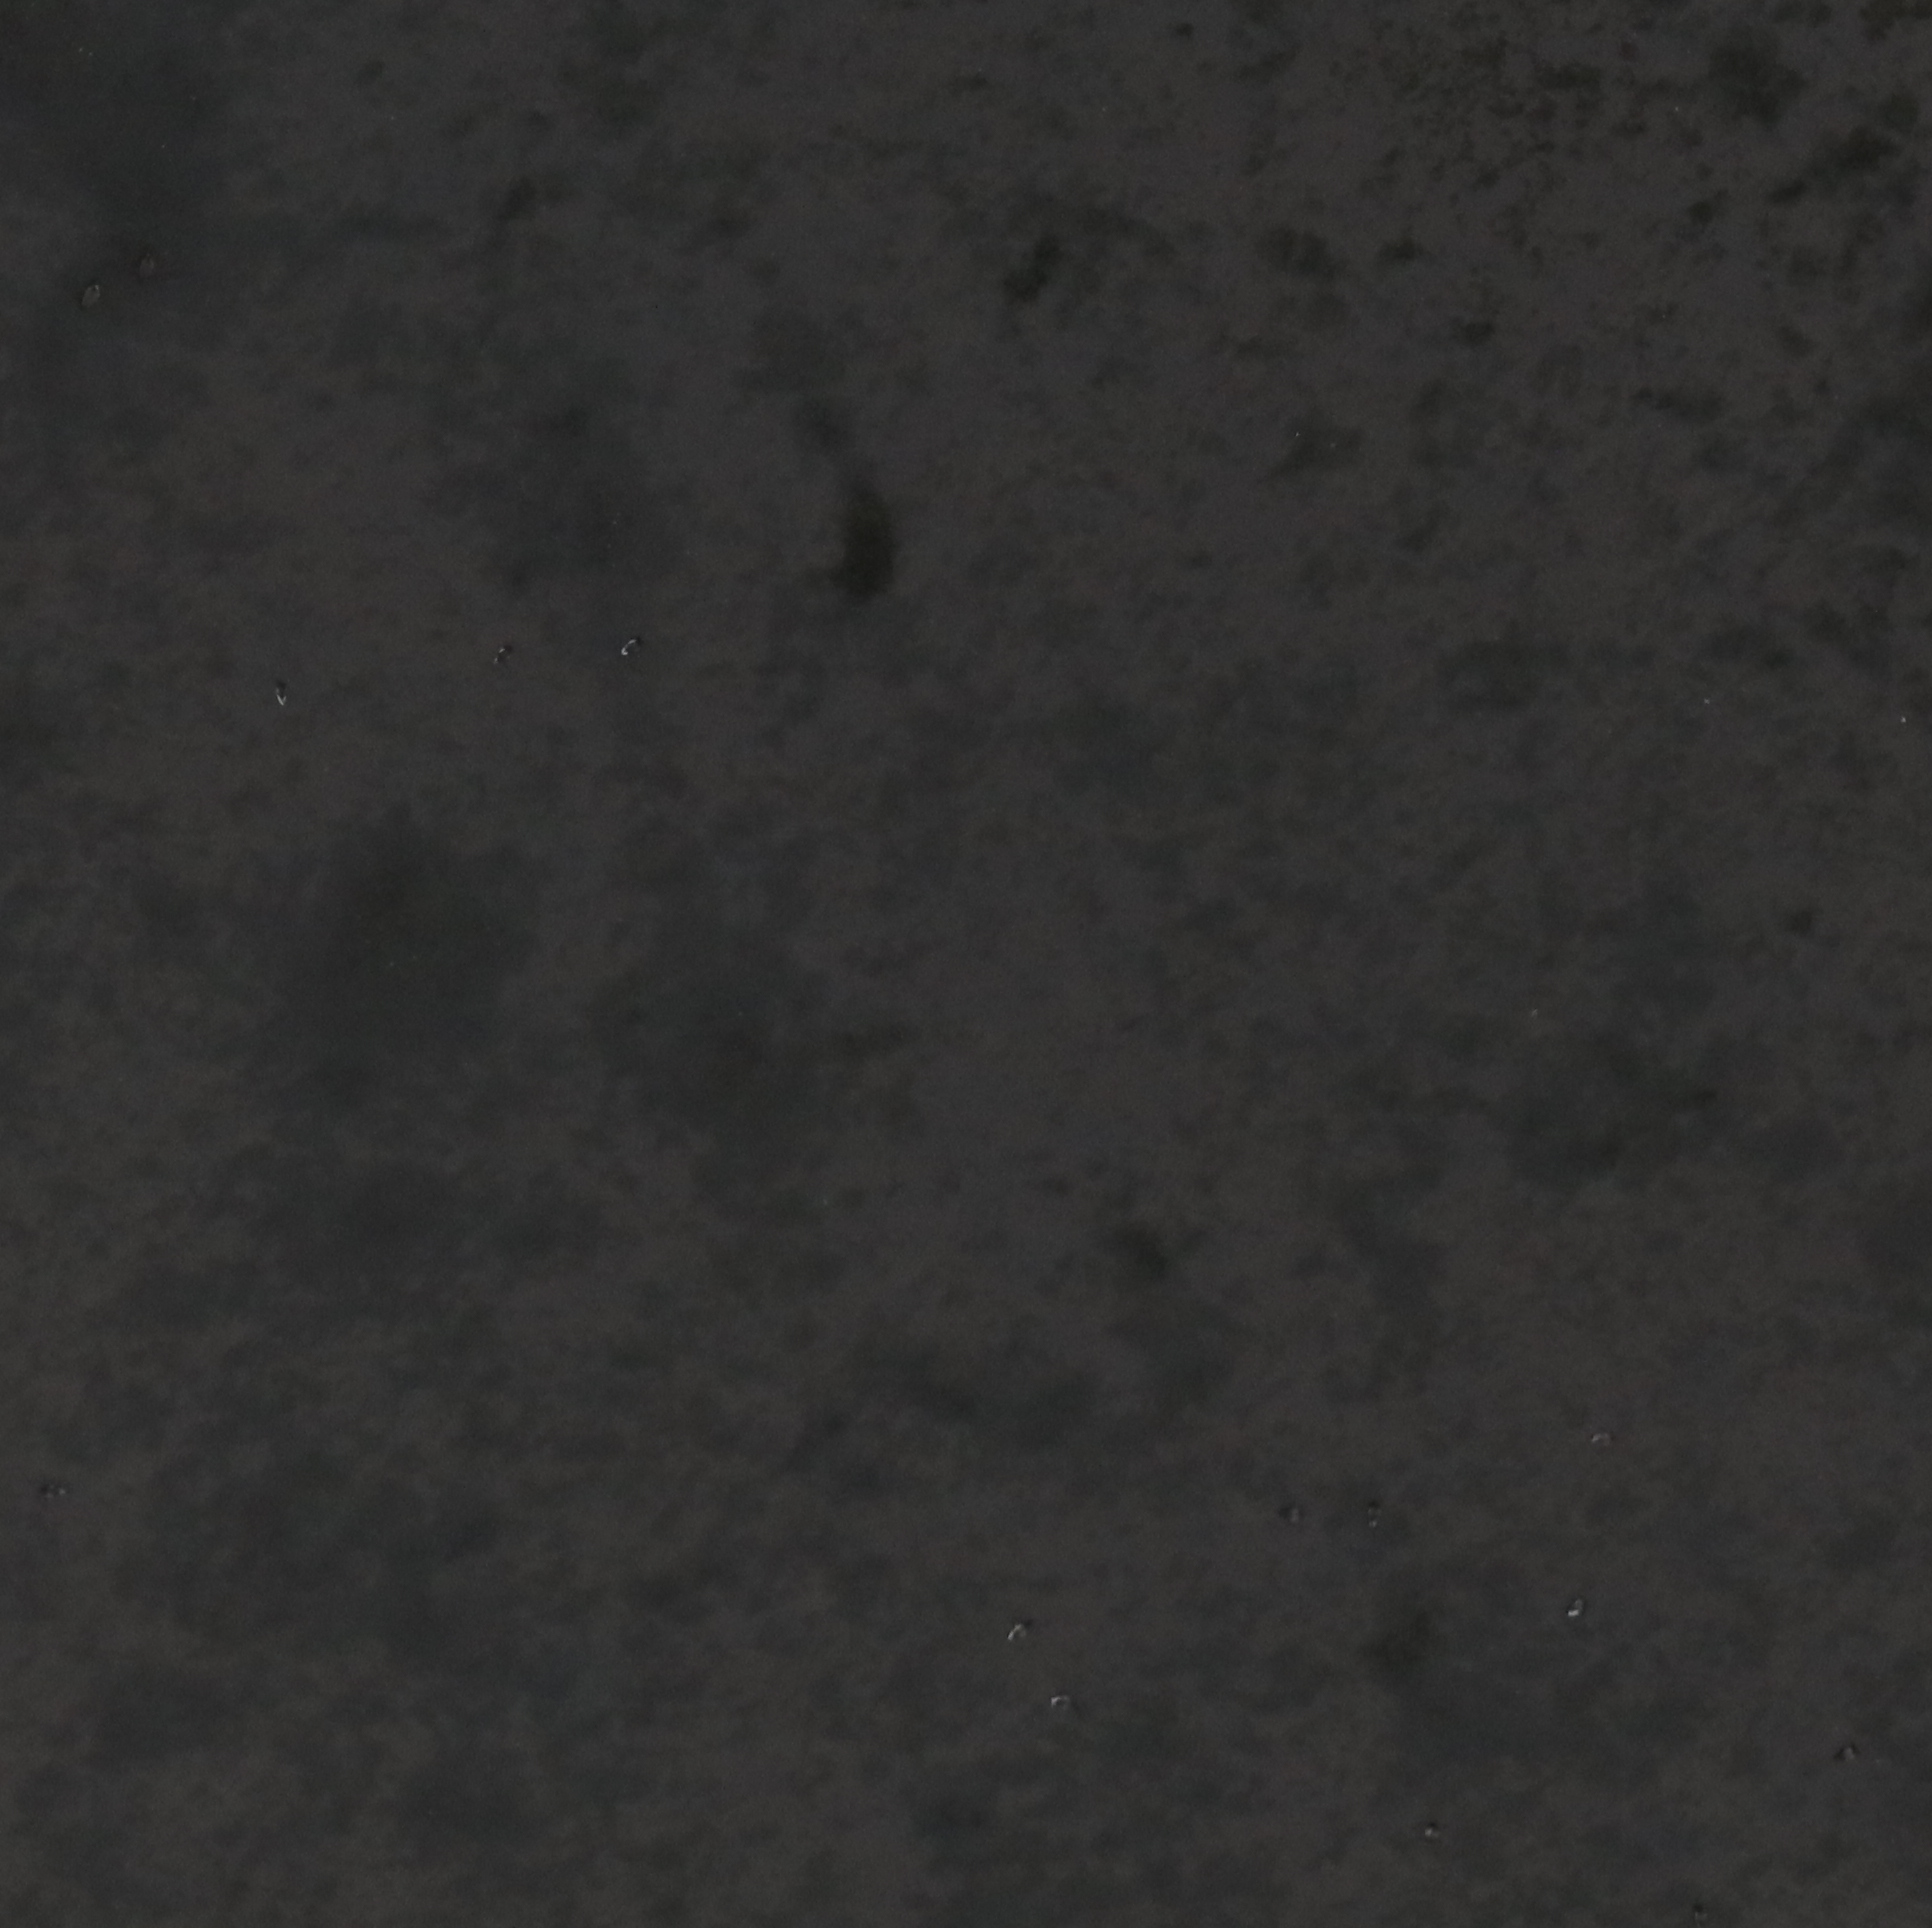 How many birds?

15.